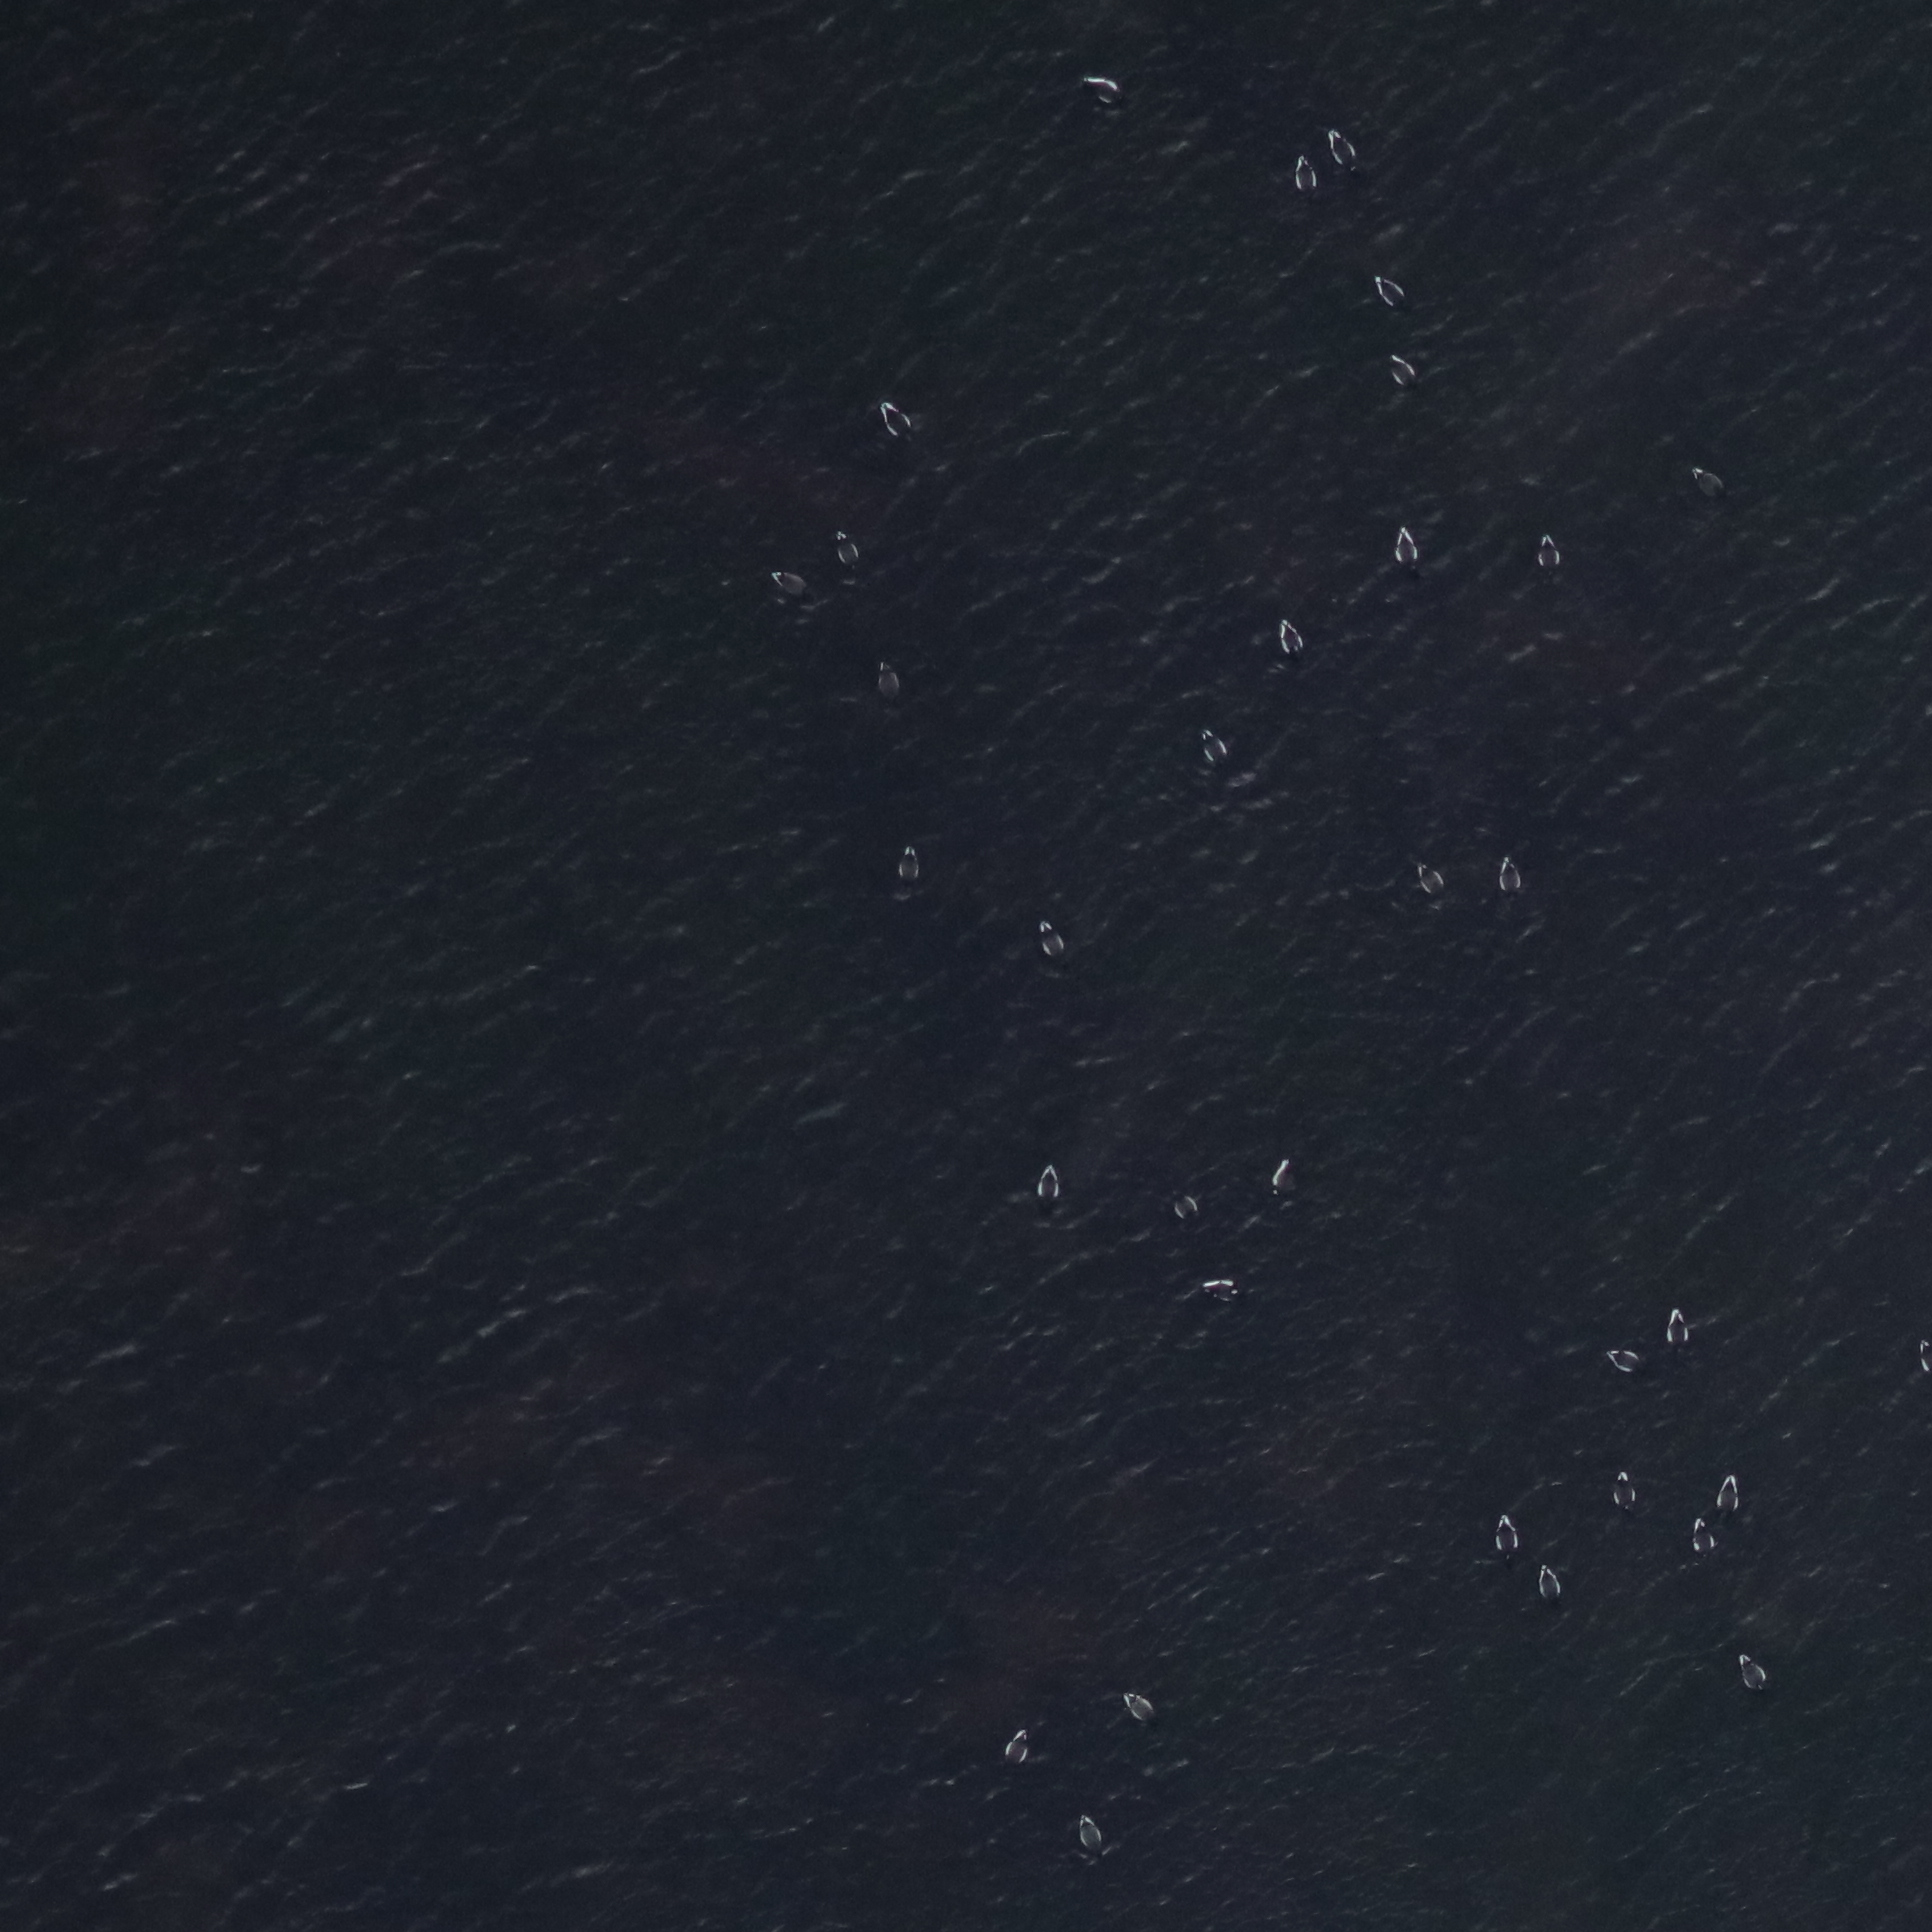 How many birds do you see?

34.